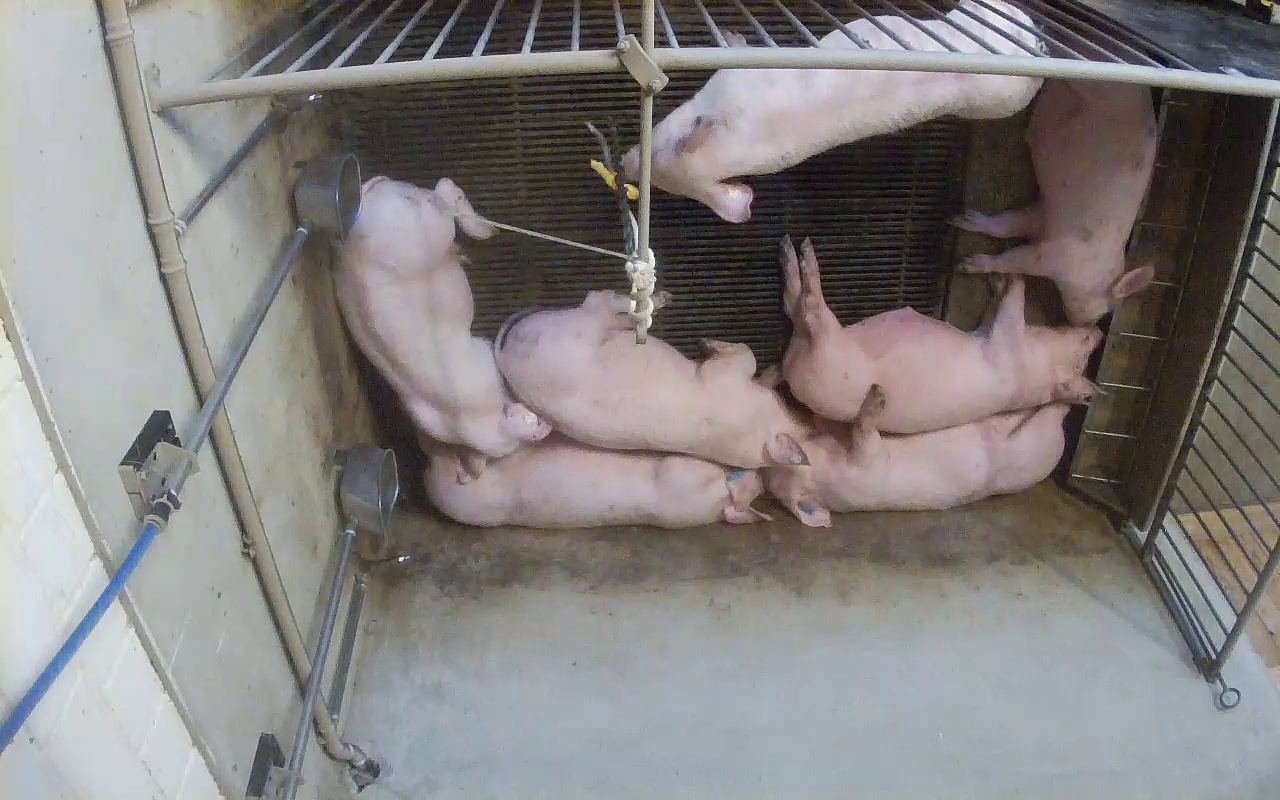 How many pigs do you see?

7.